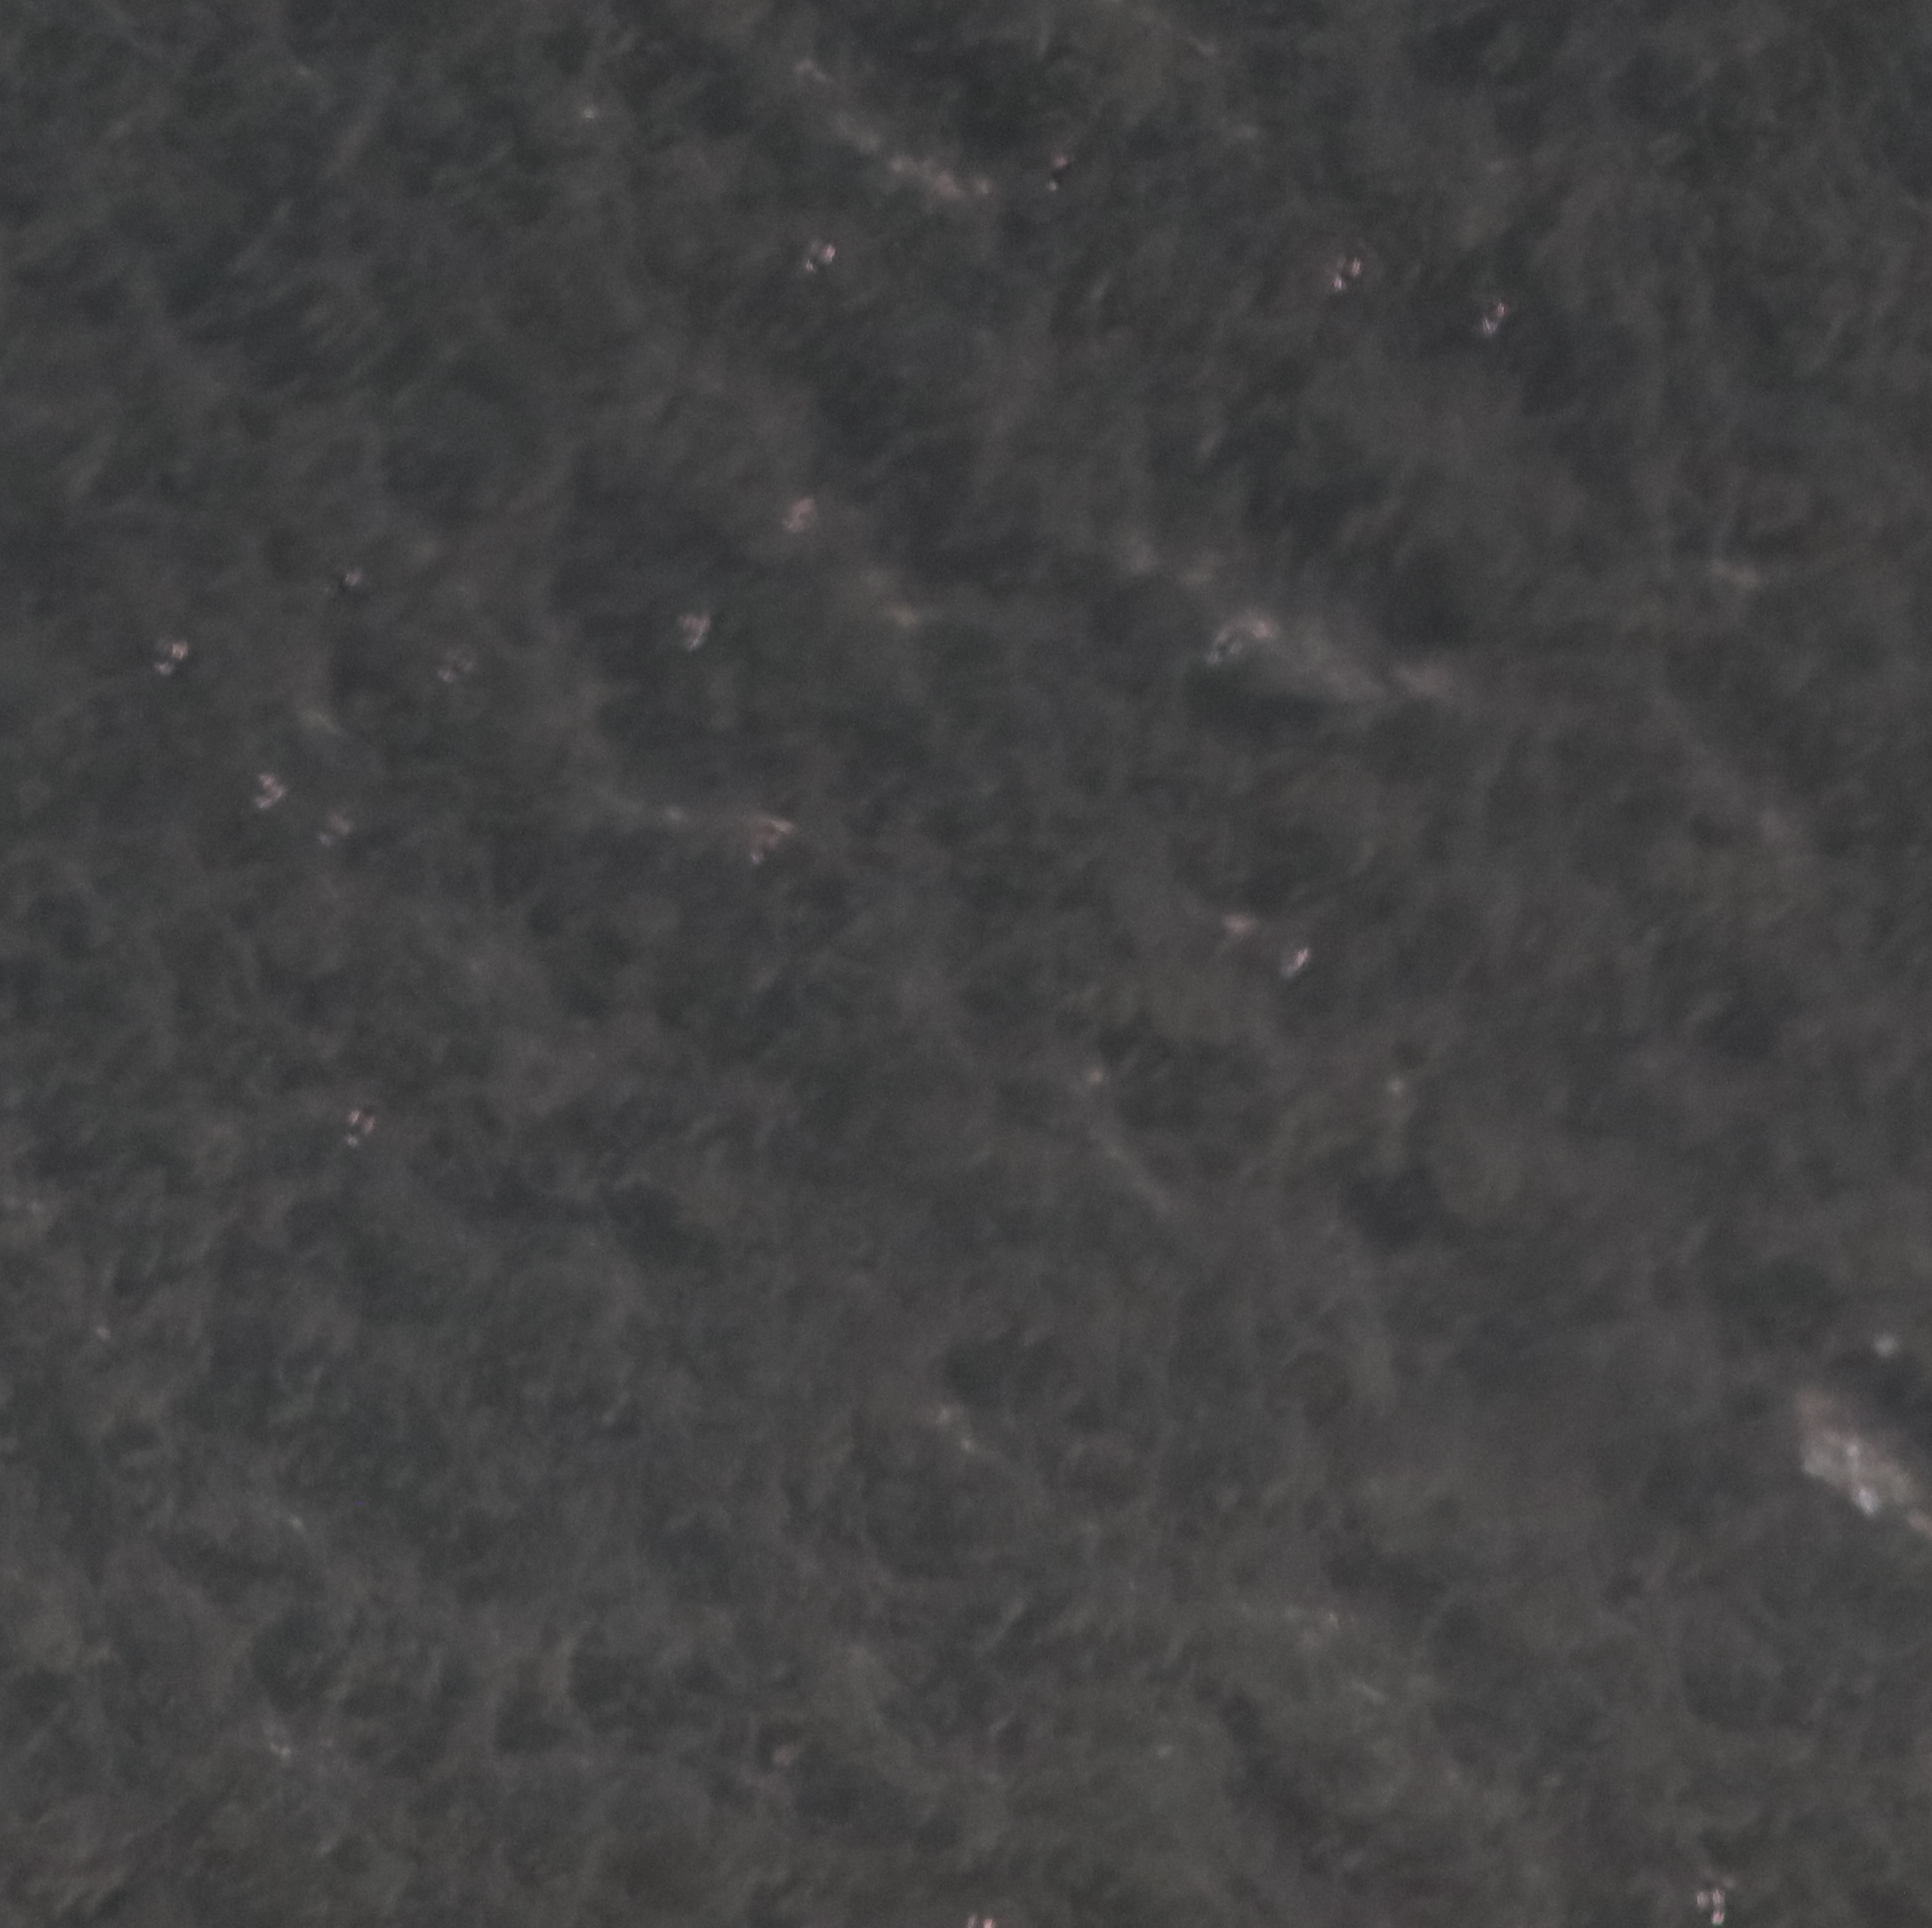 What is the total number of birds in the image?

16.